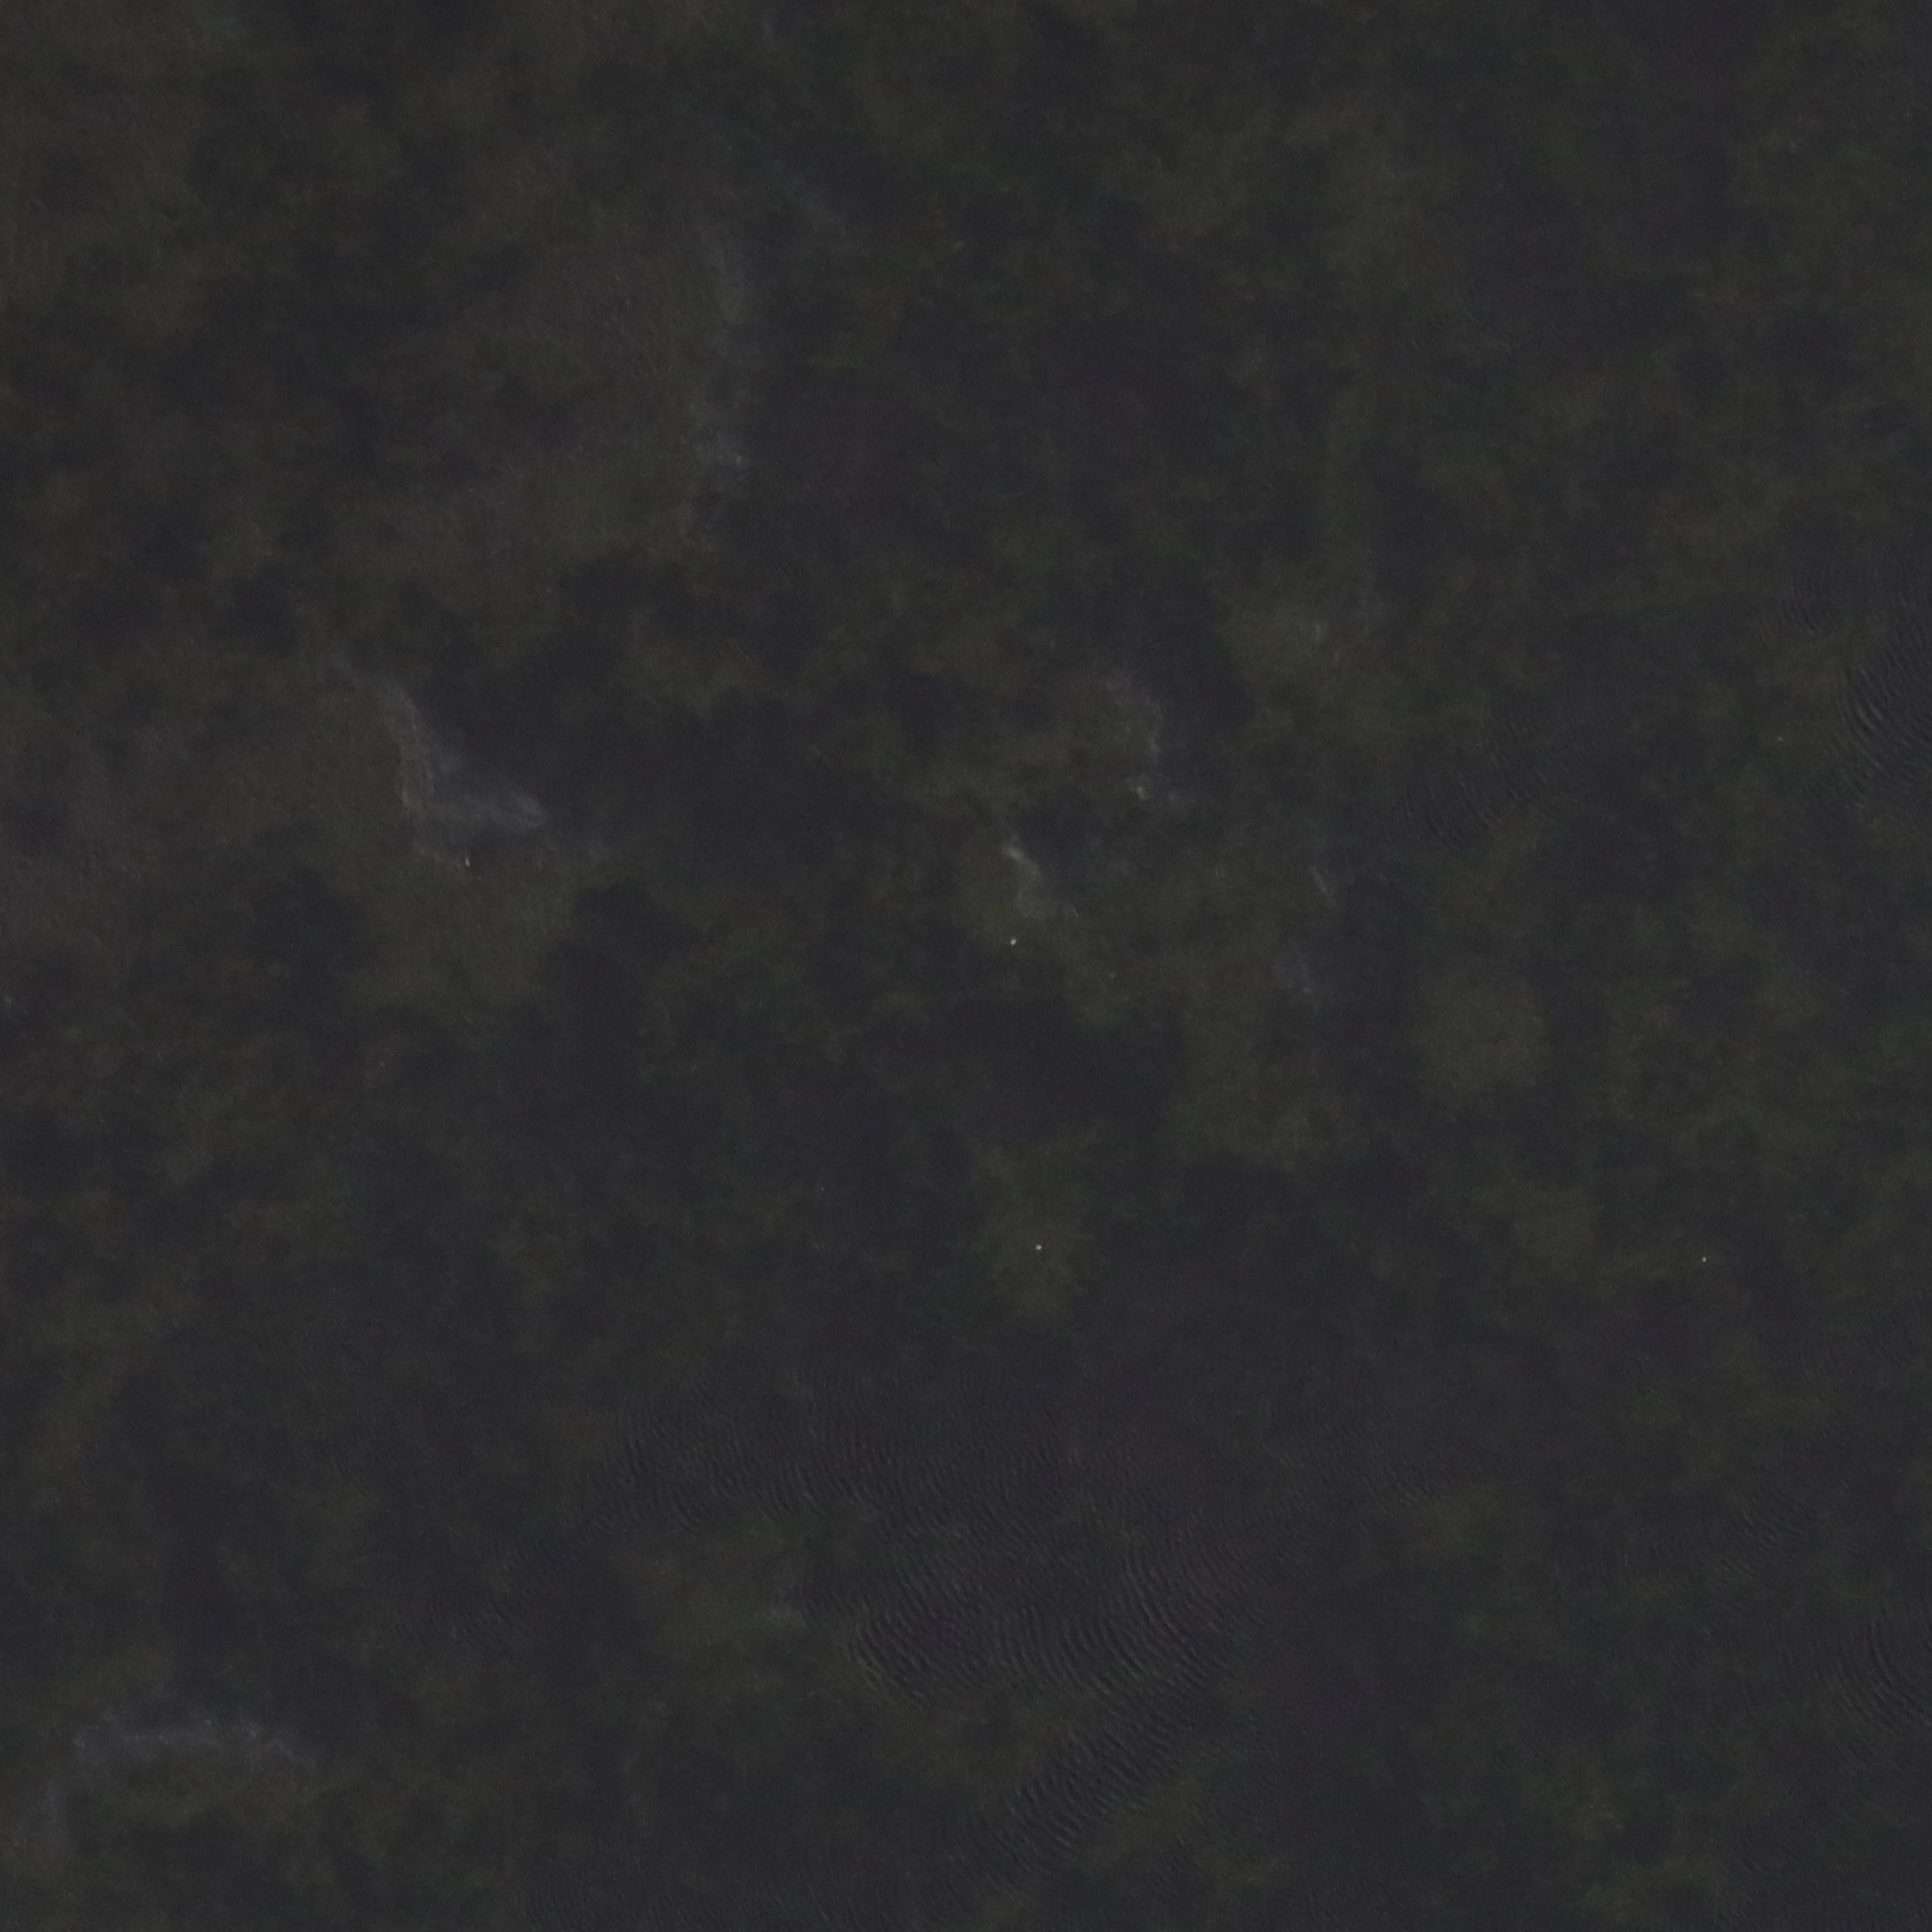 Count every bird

0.